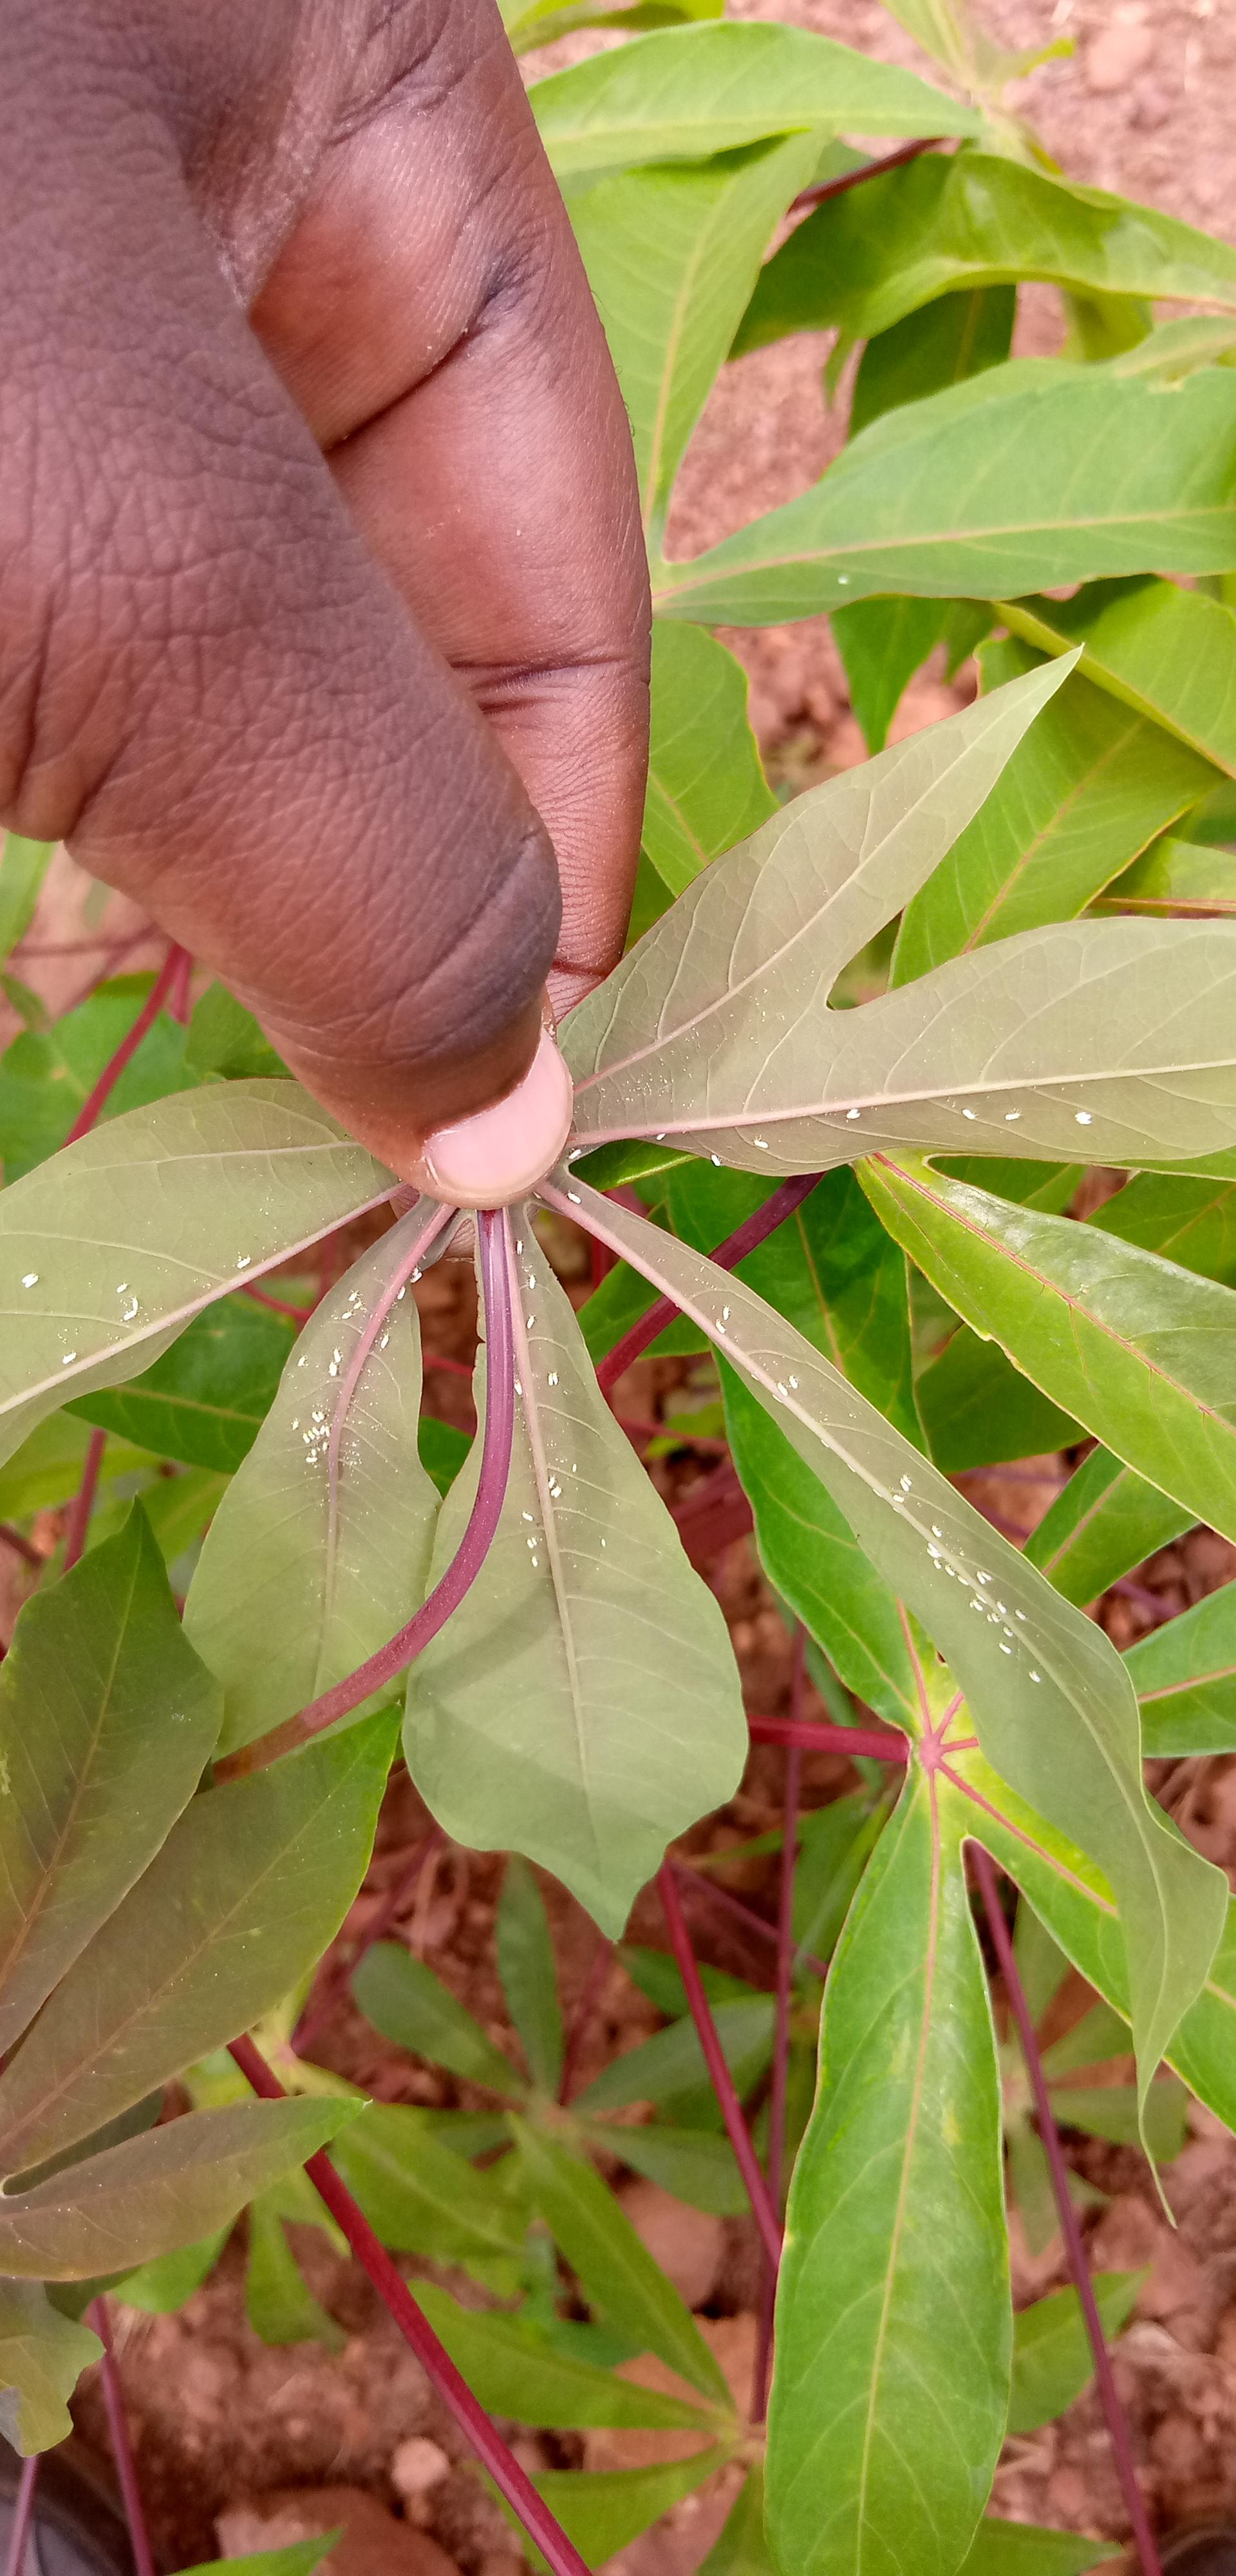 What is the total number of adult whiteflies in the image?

81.